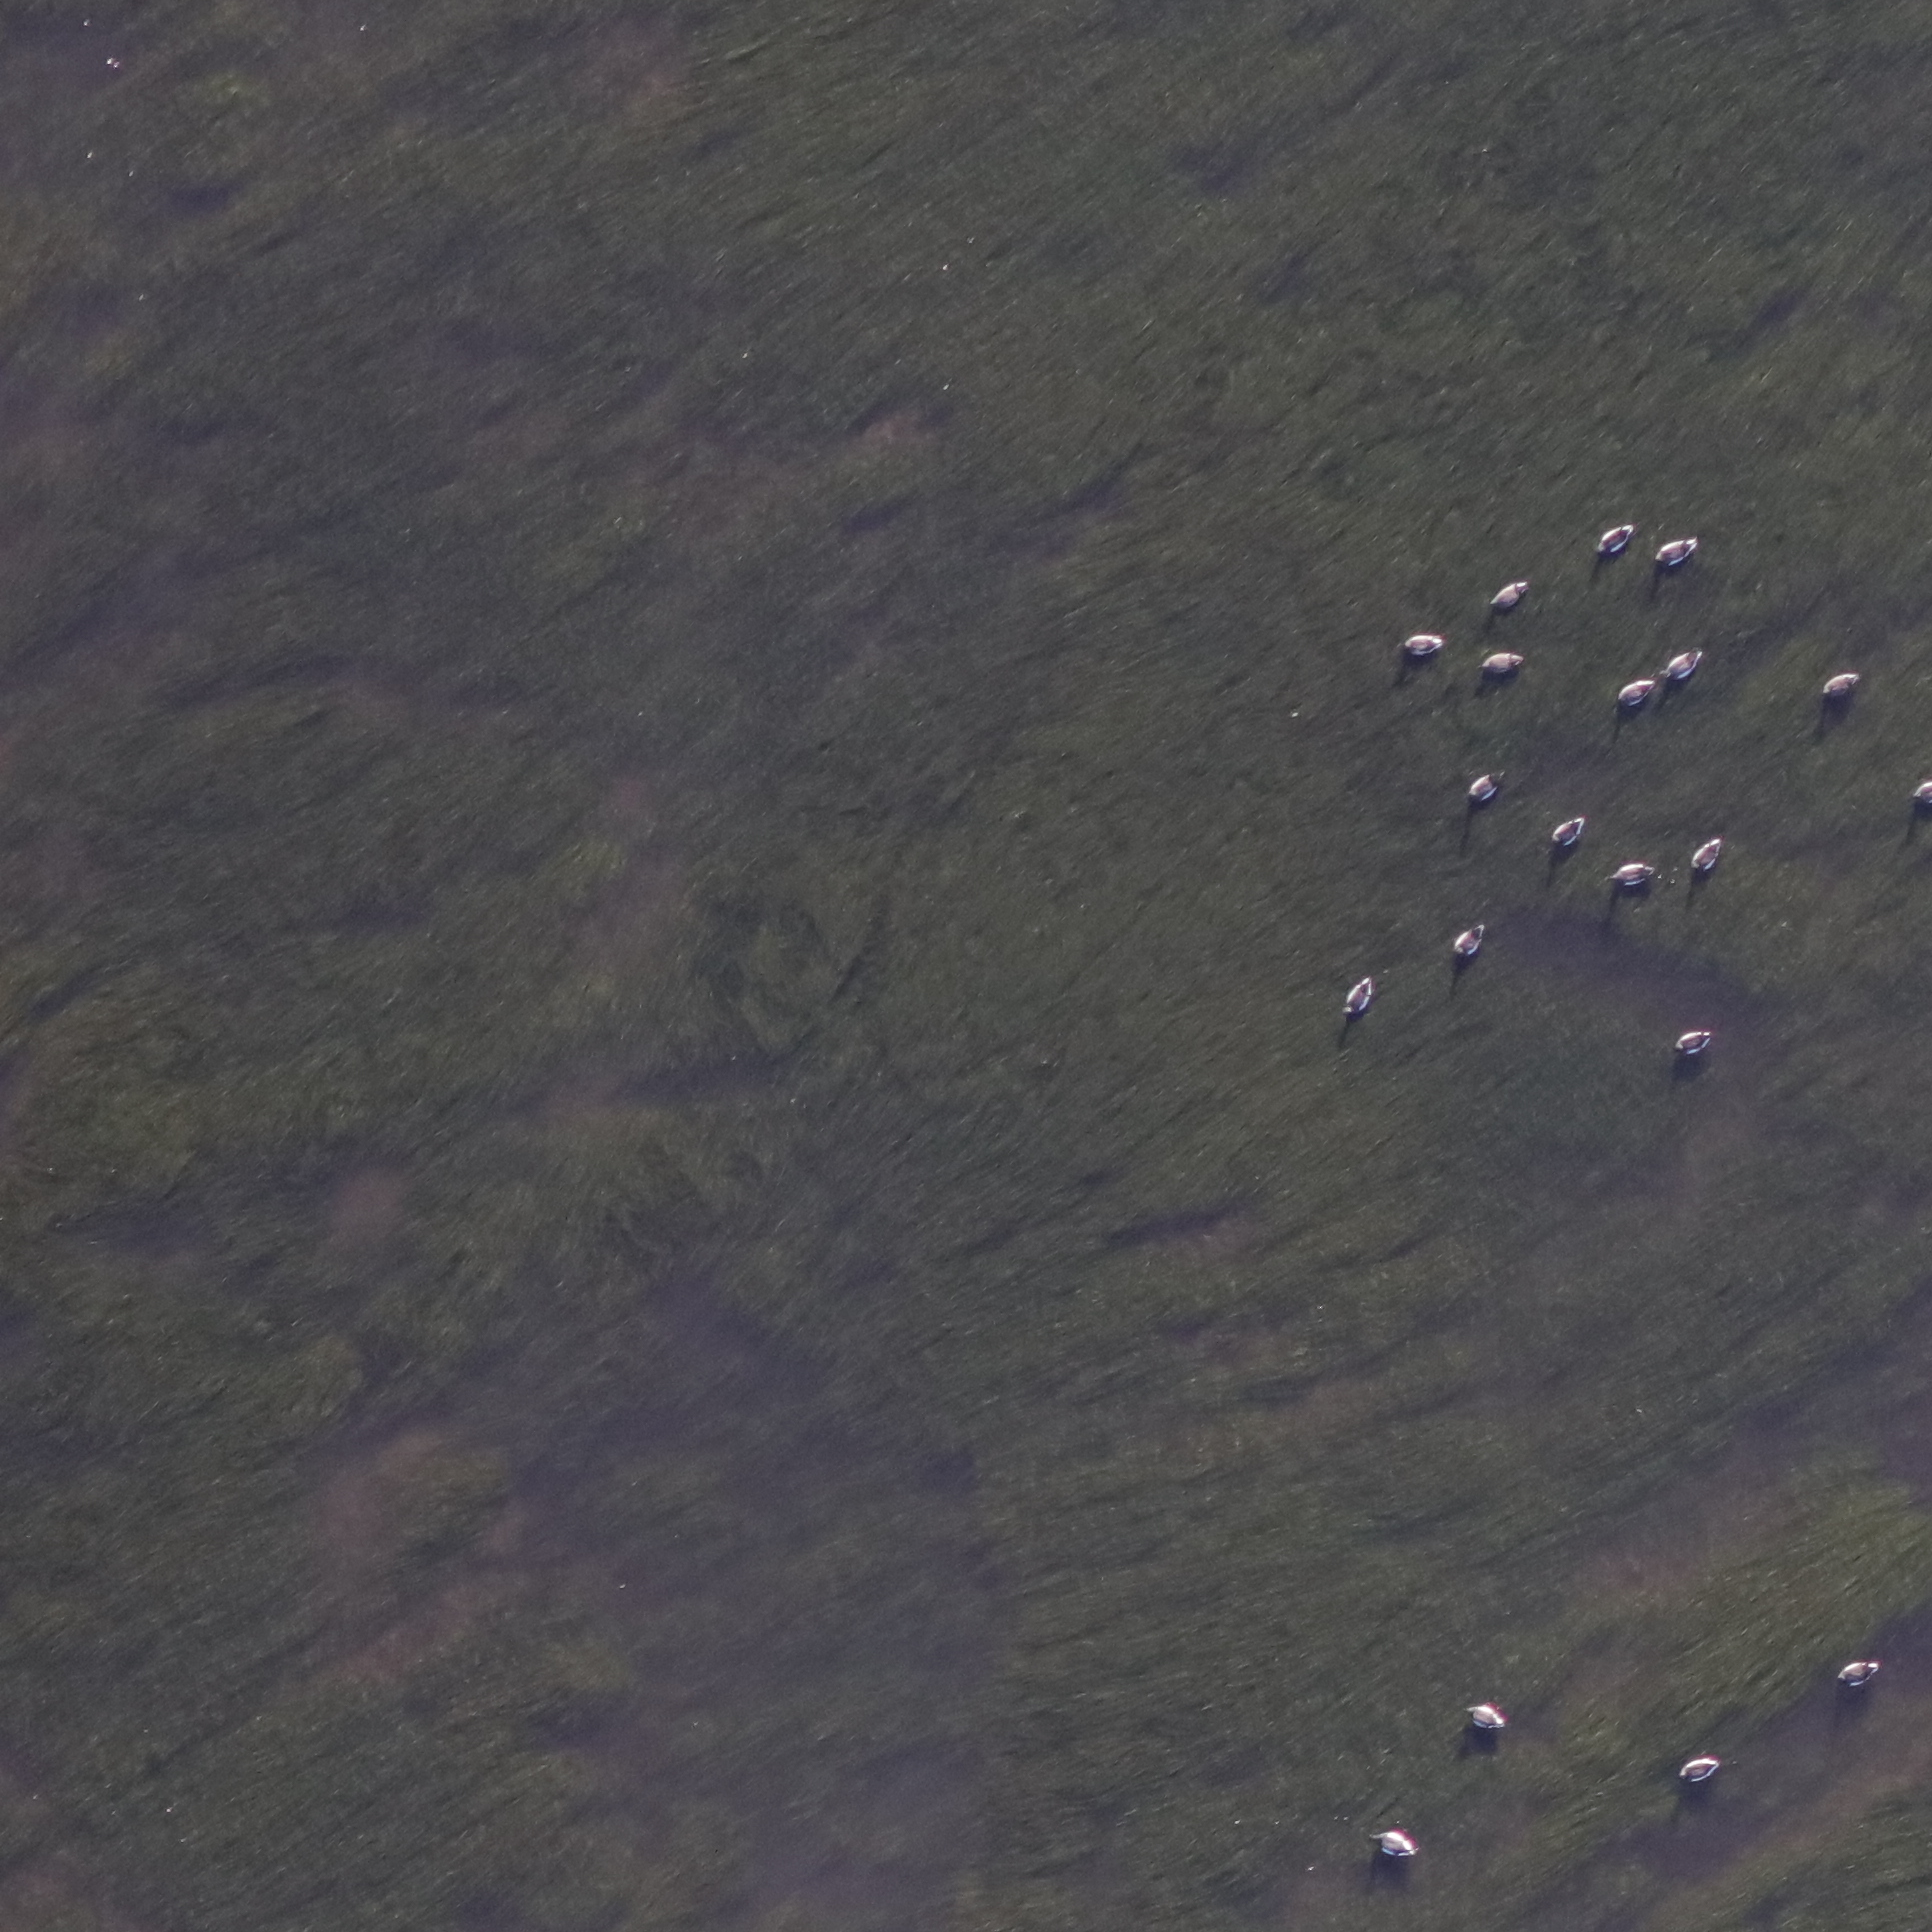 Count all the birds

19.